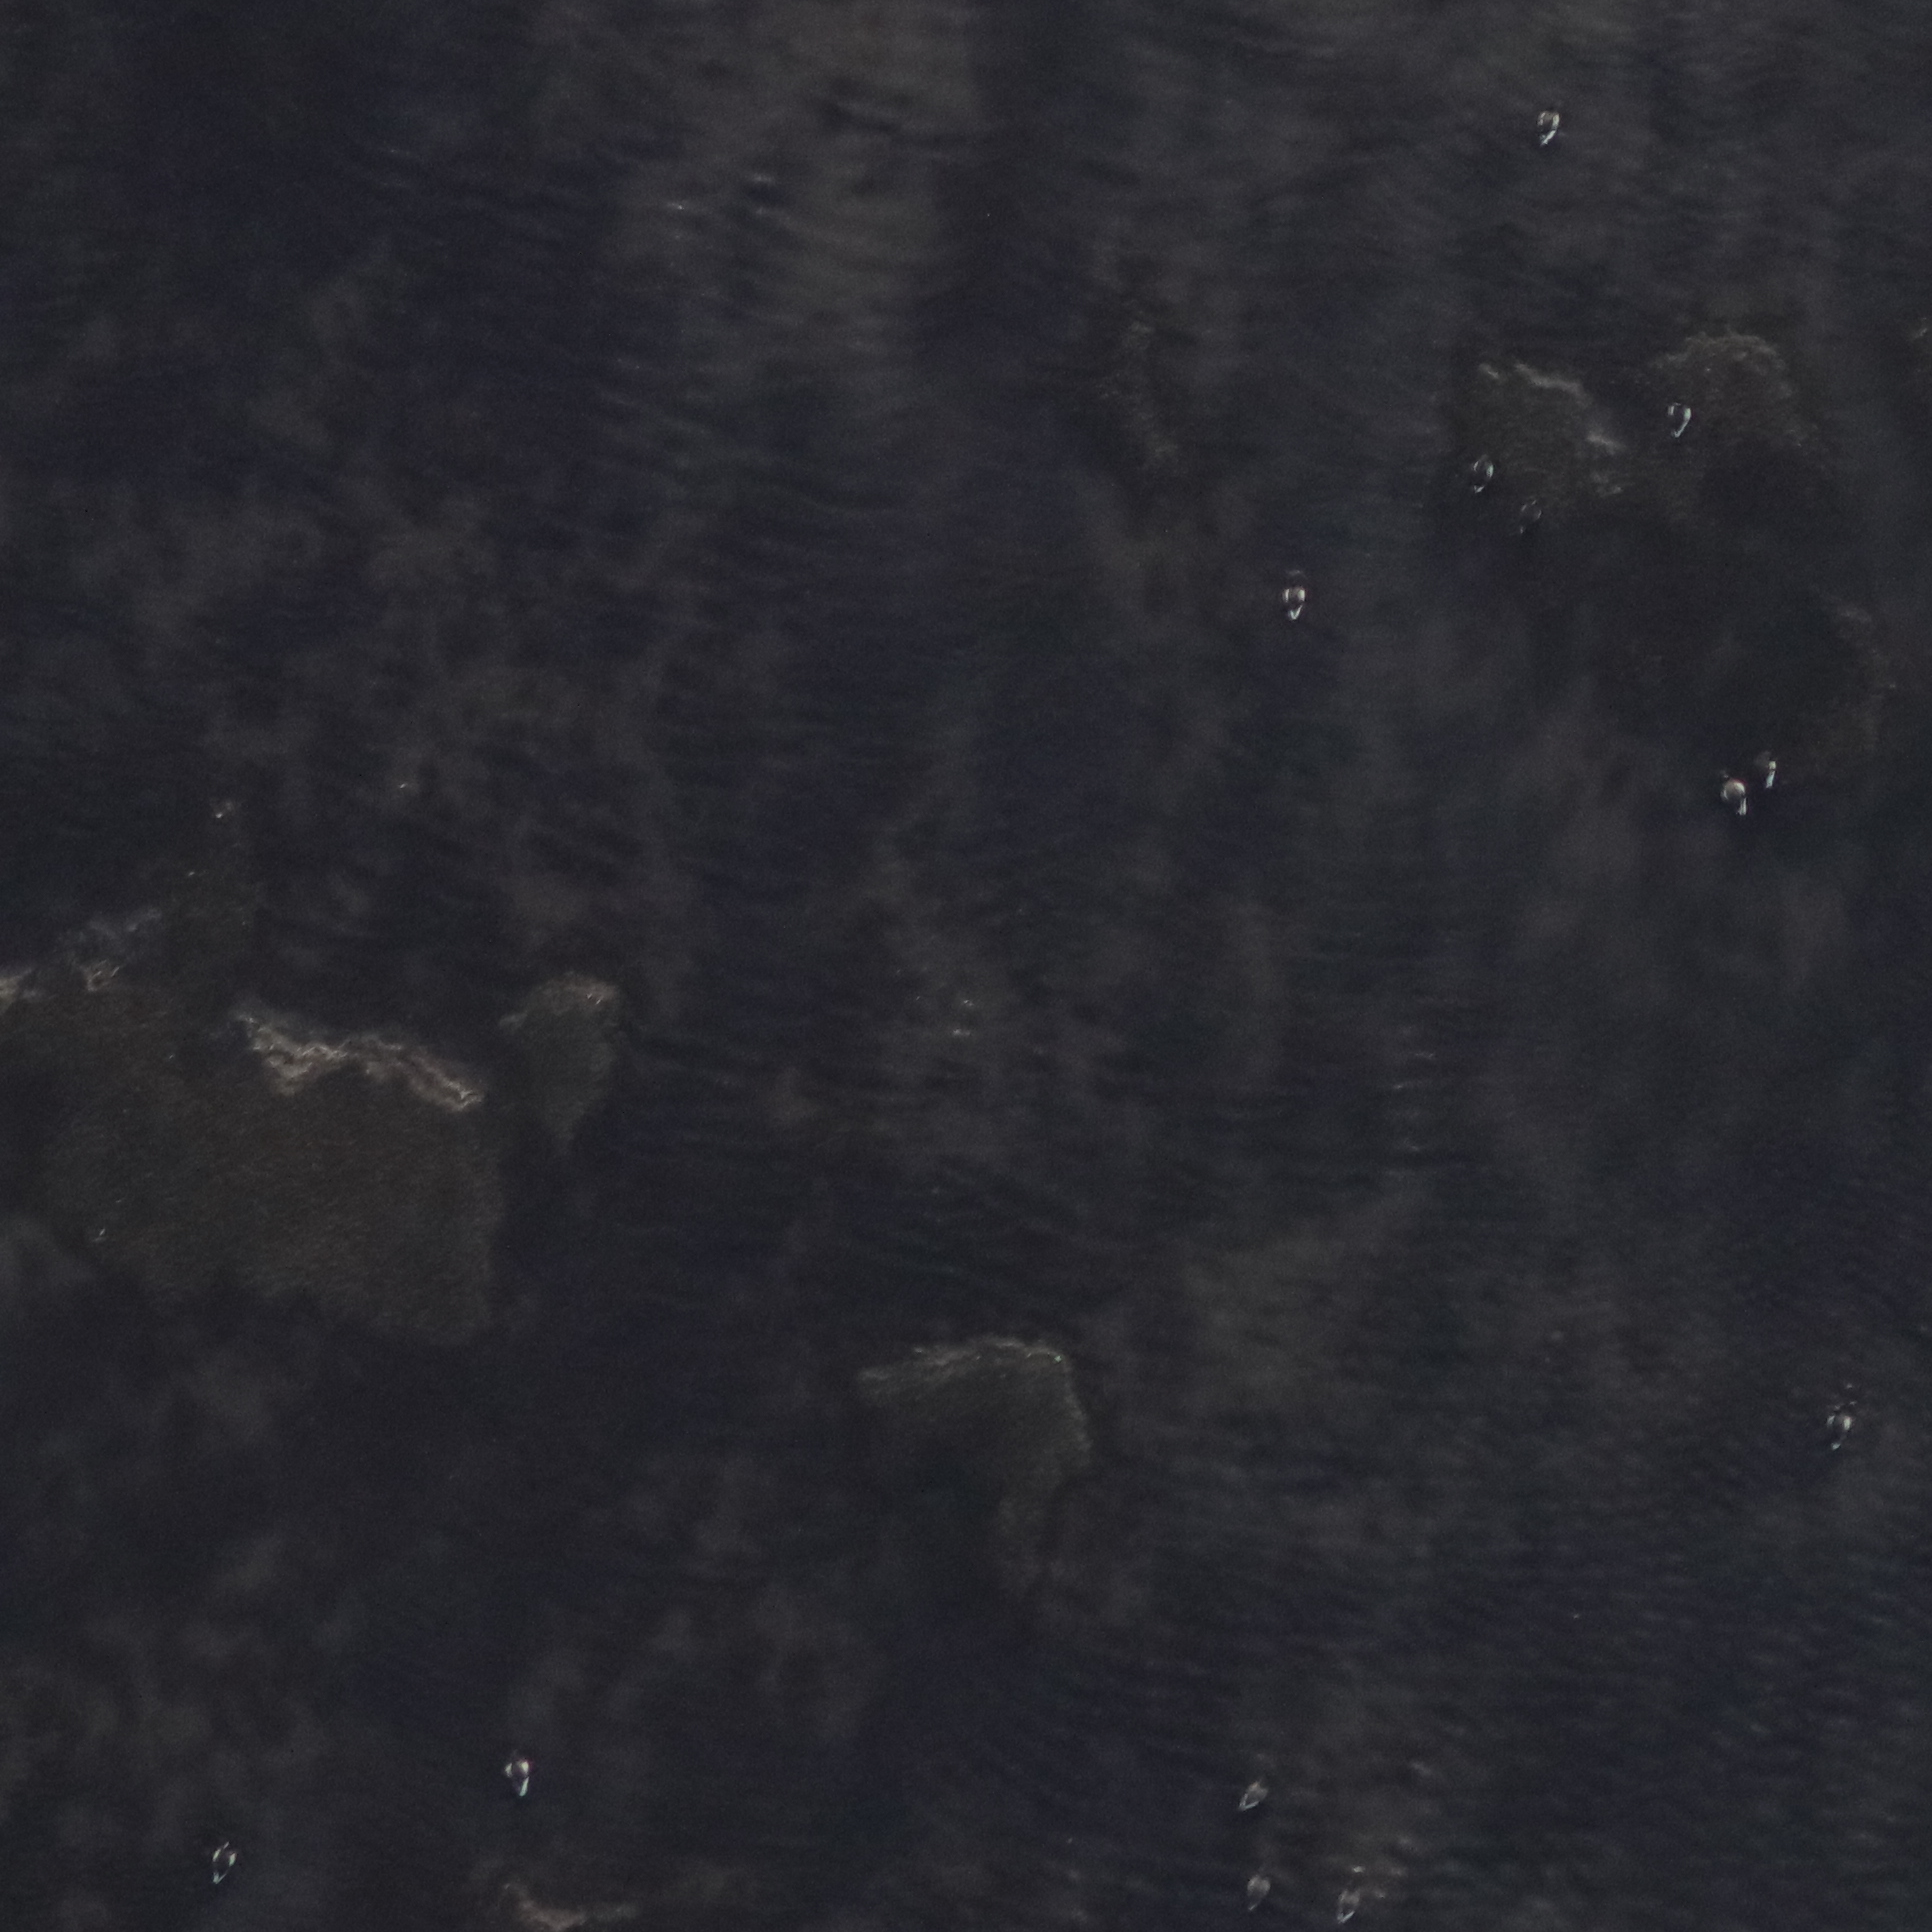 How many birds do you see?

13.